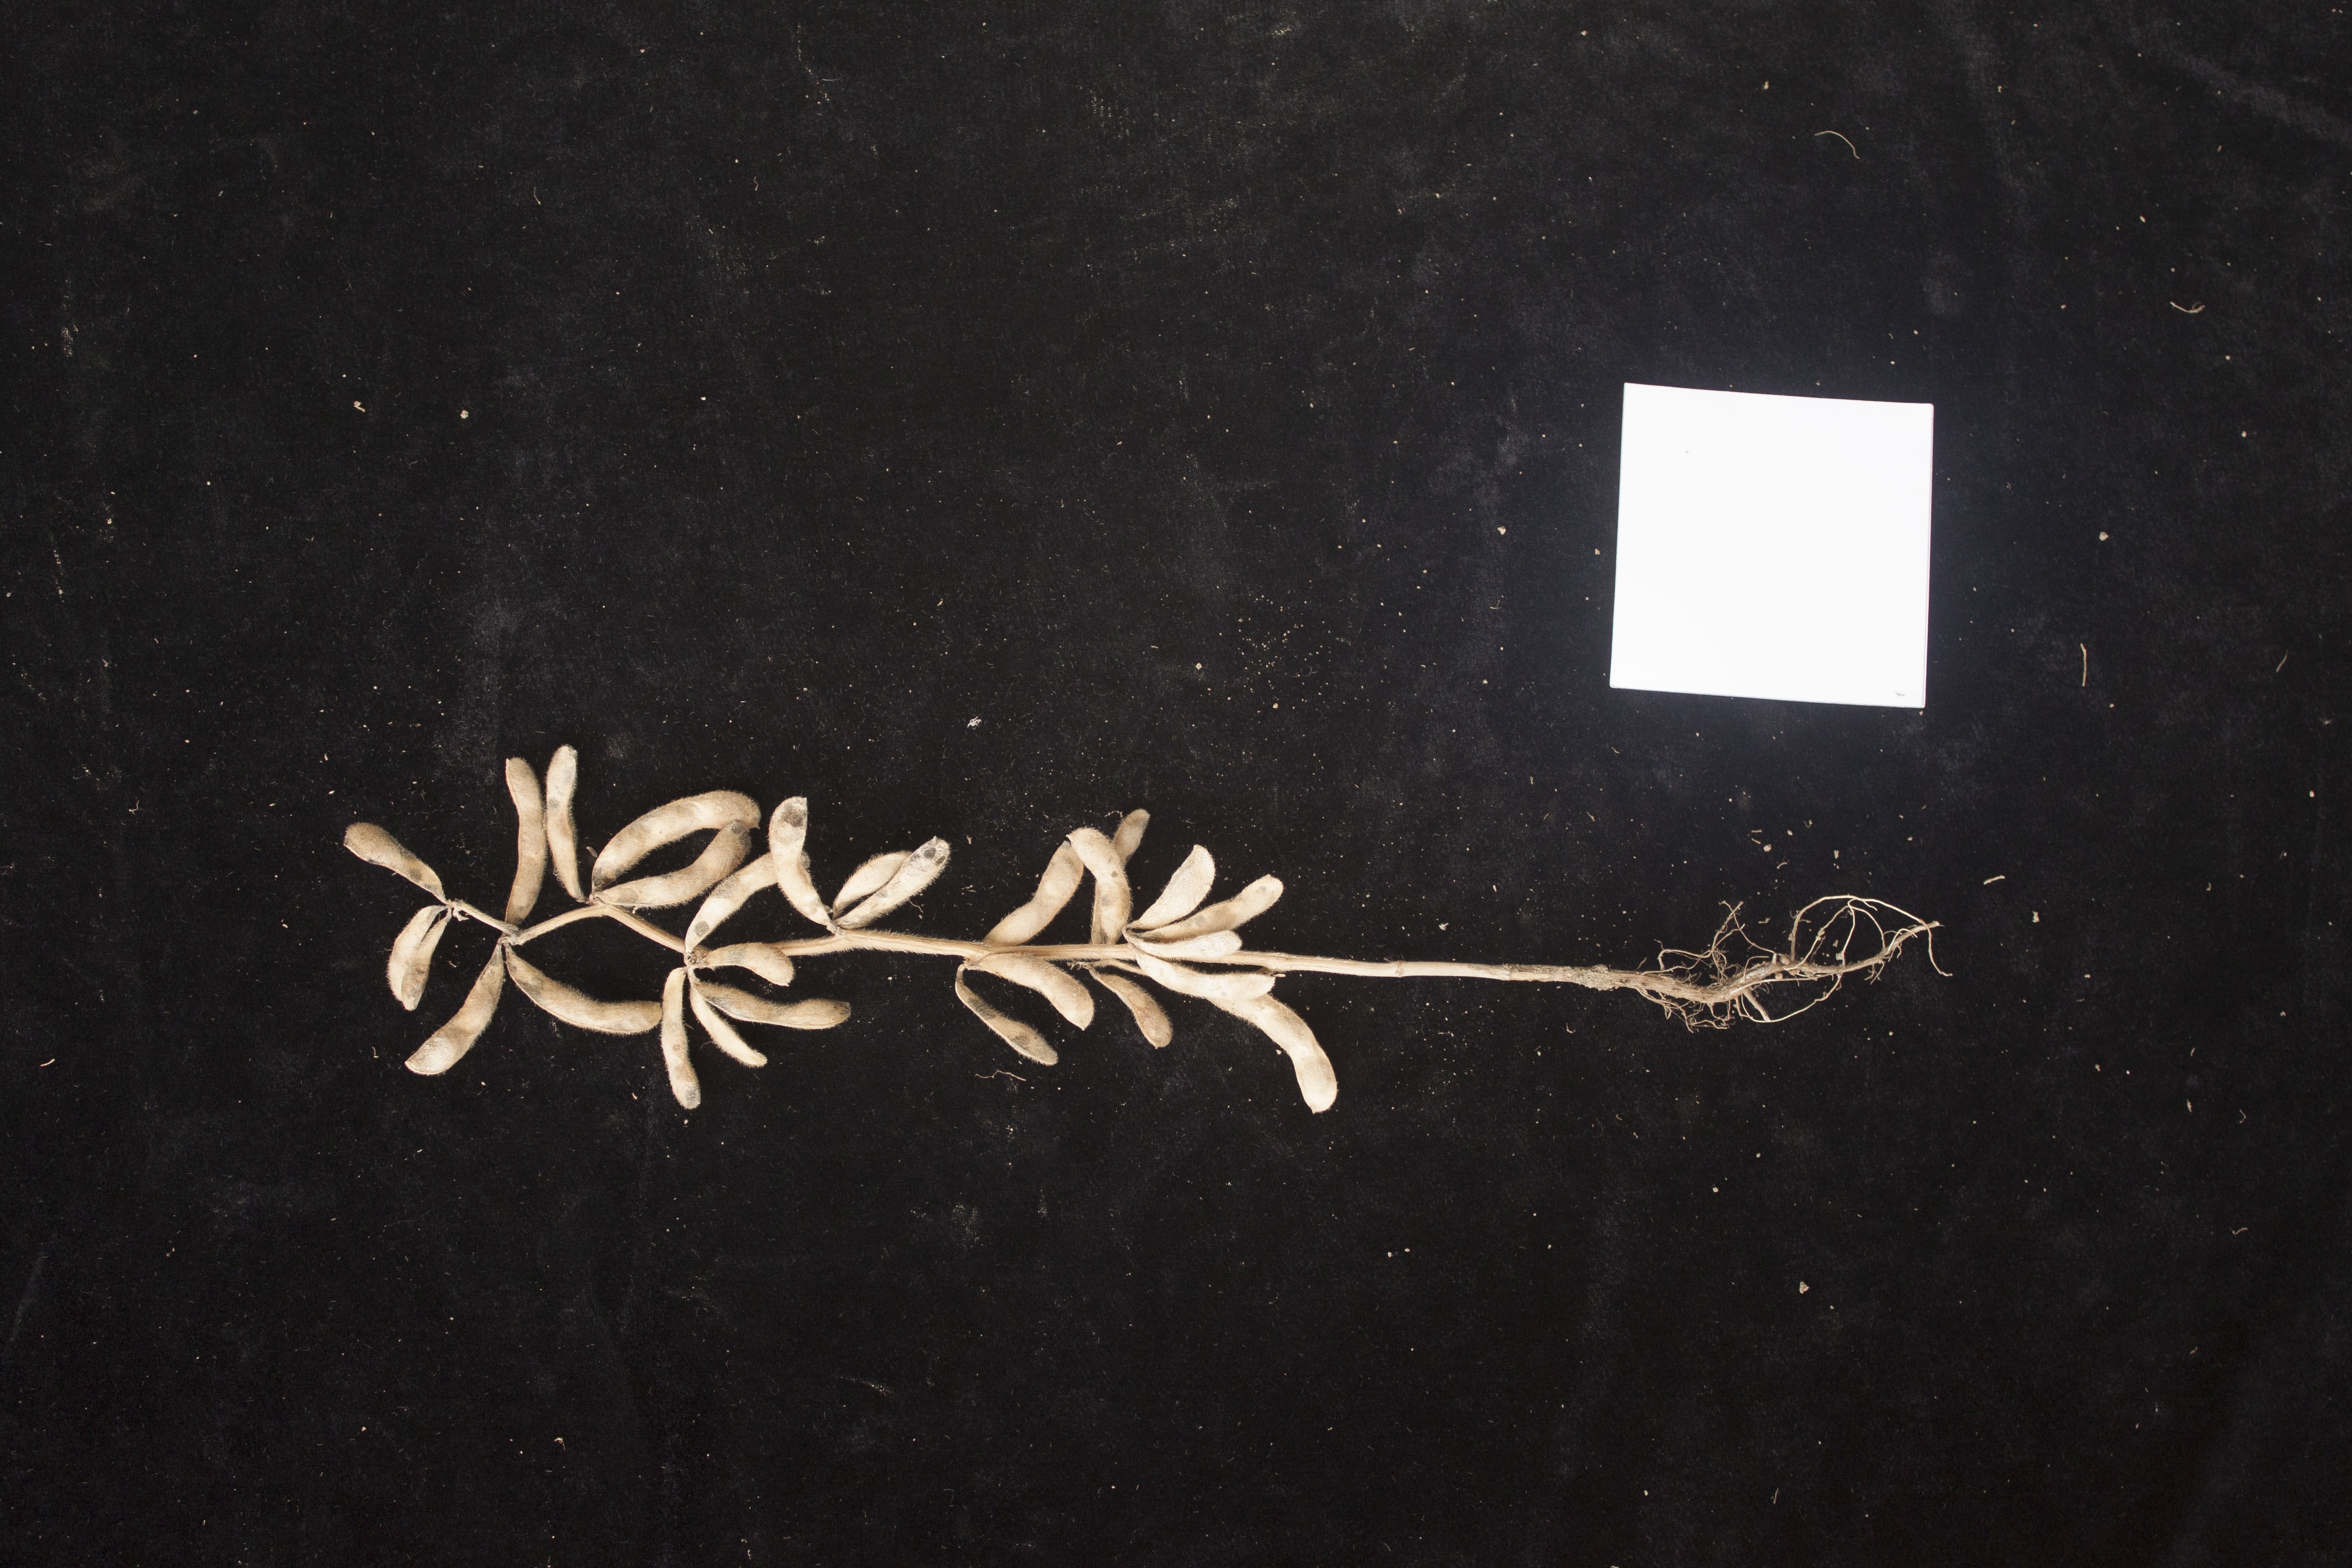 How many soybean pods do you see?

27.